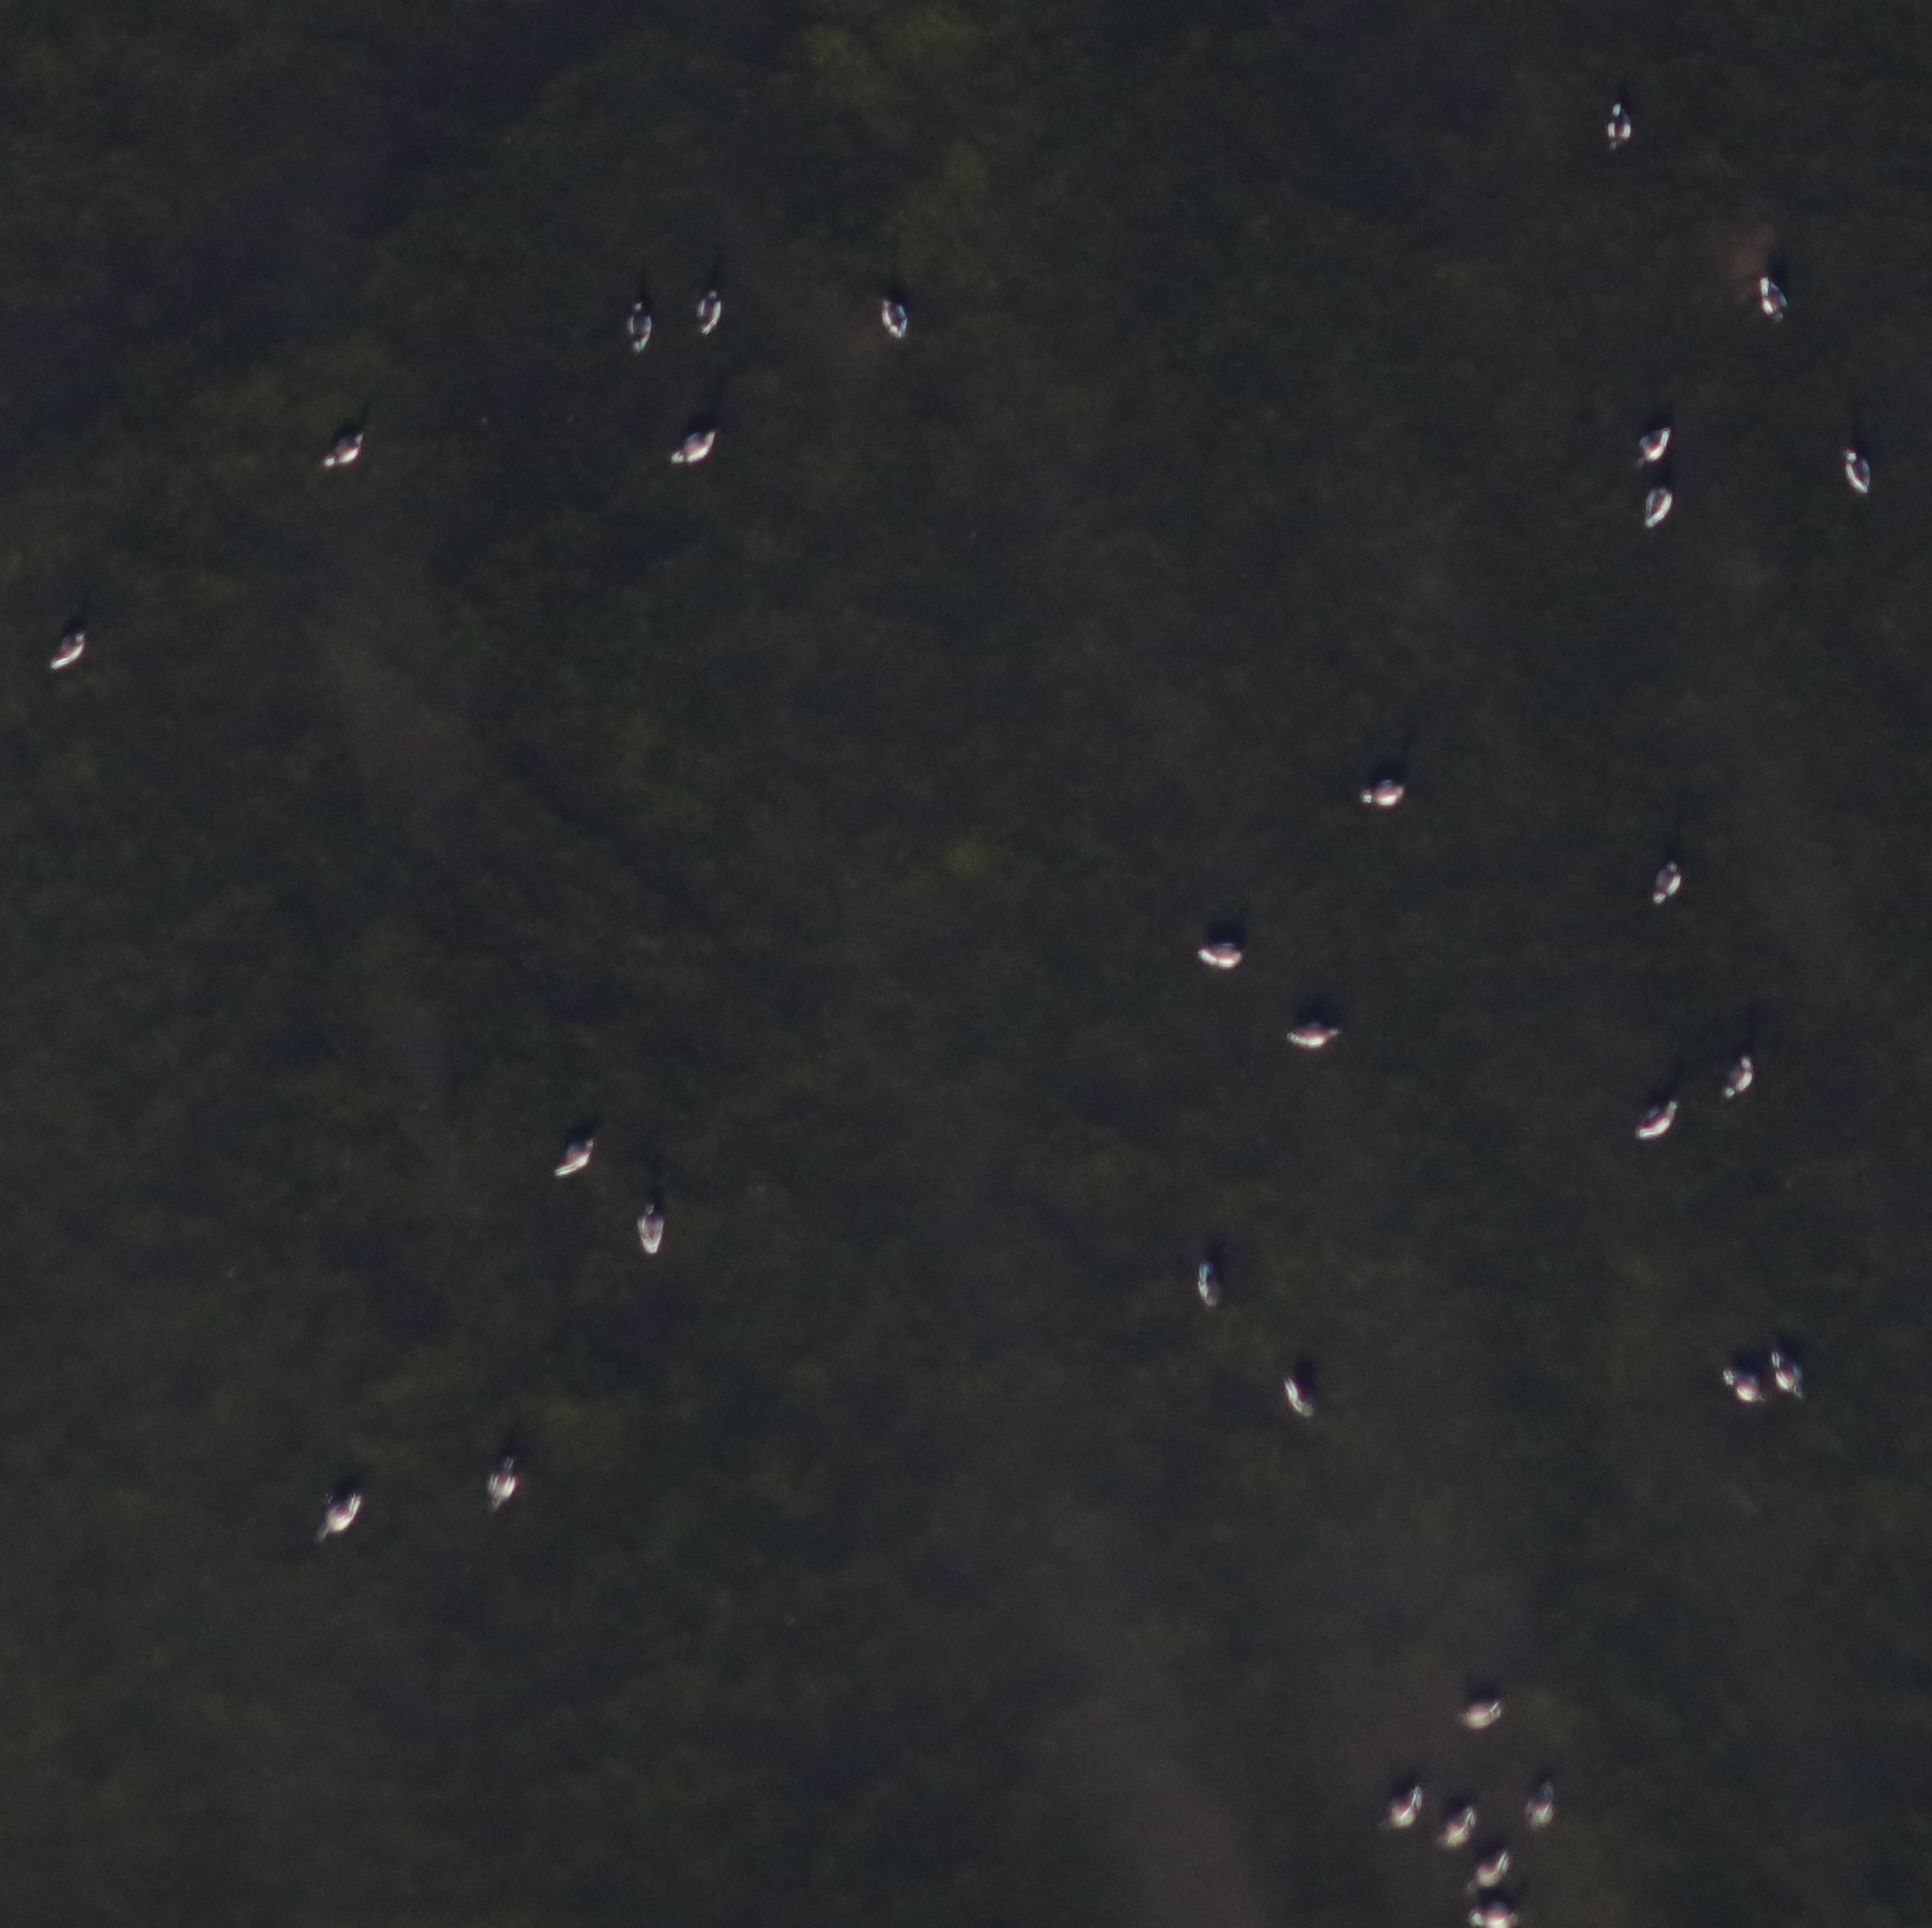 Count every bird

31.